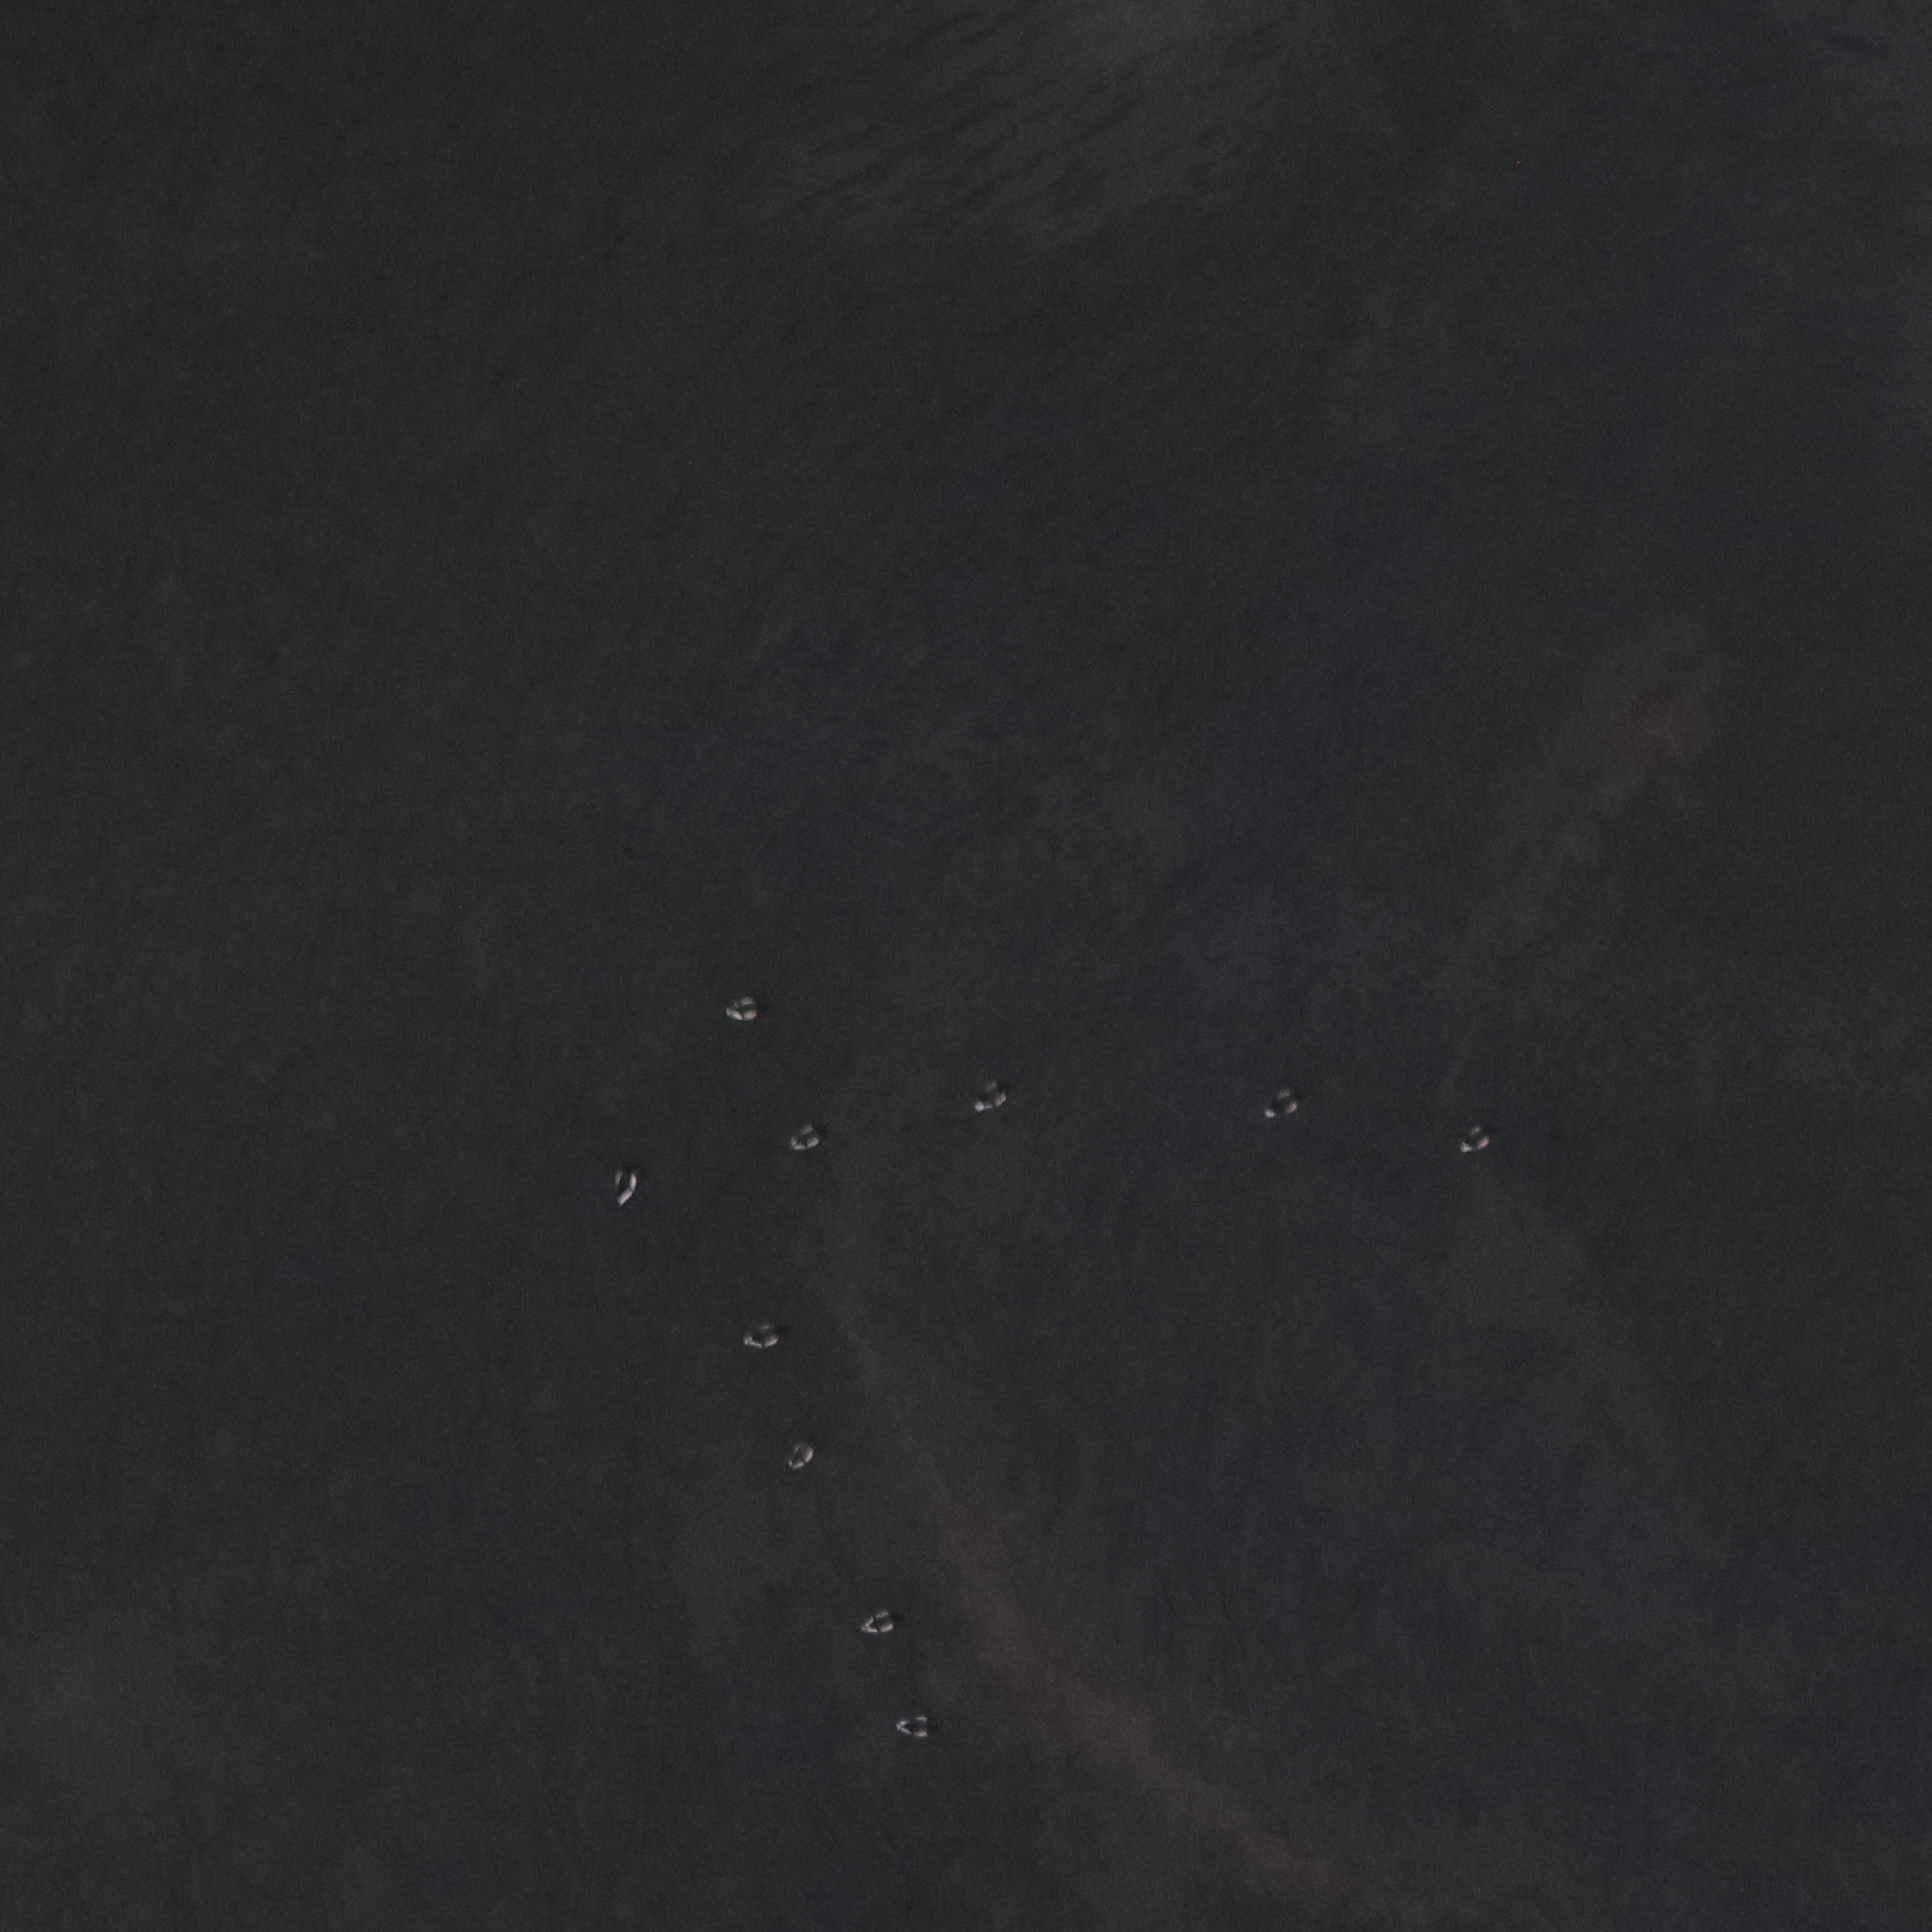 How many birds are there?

10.